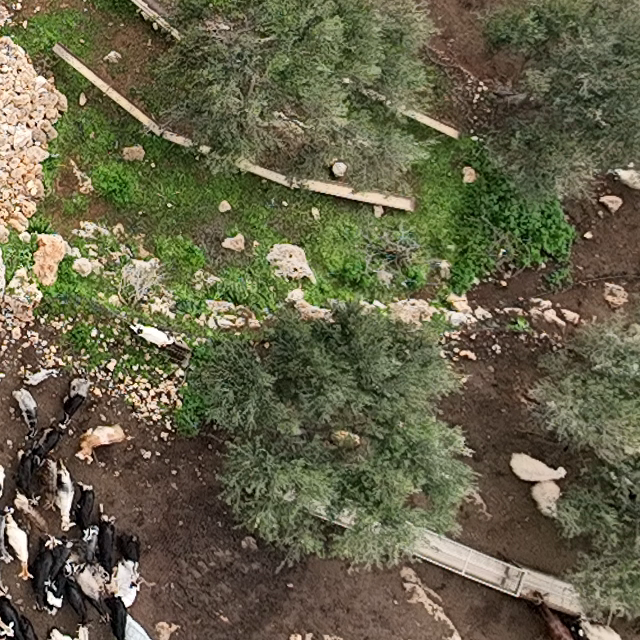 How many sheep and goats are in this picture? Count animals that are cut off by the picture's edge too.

32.